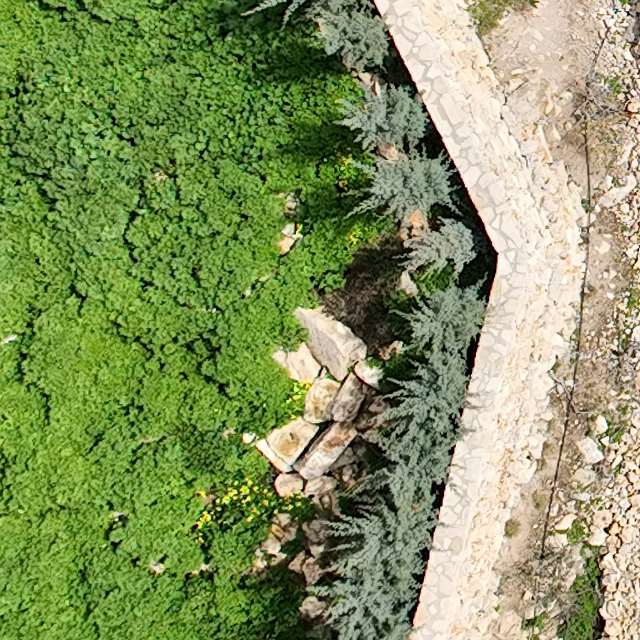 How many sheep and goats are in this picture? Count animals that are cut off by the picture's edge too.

0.